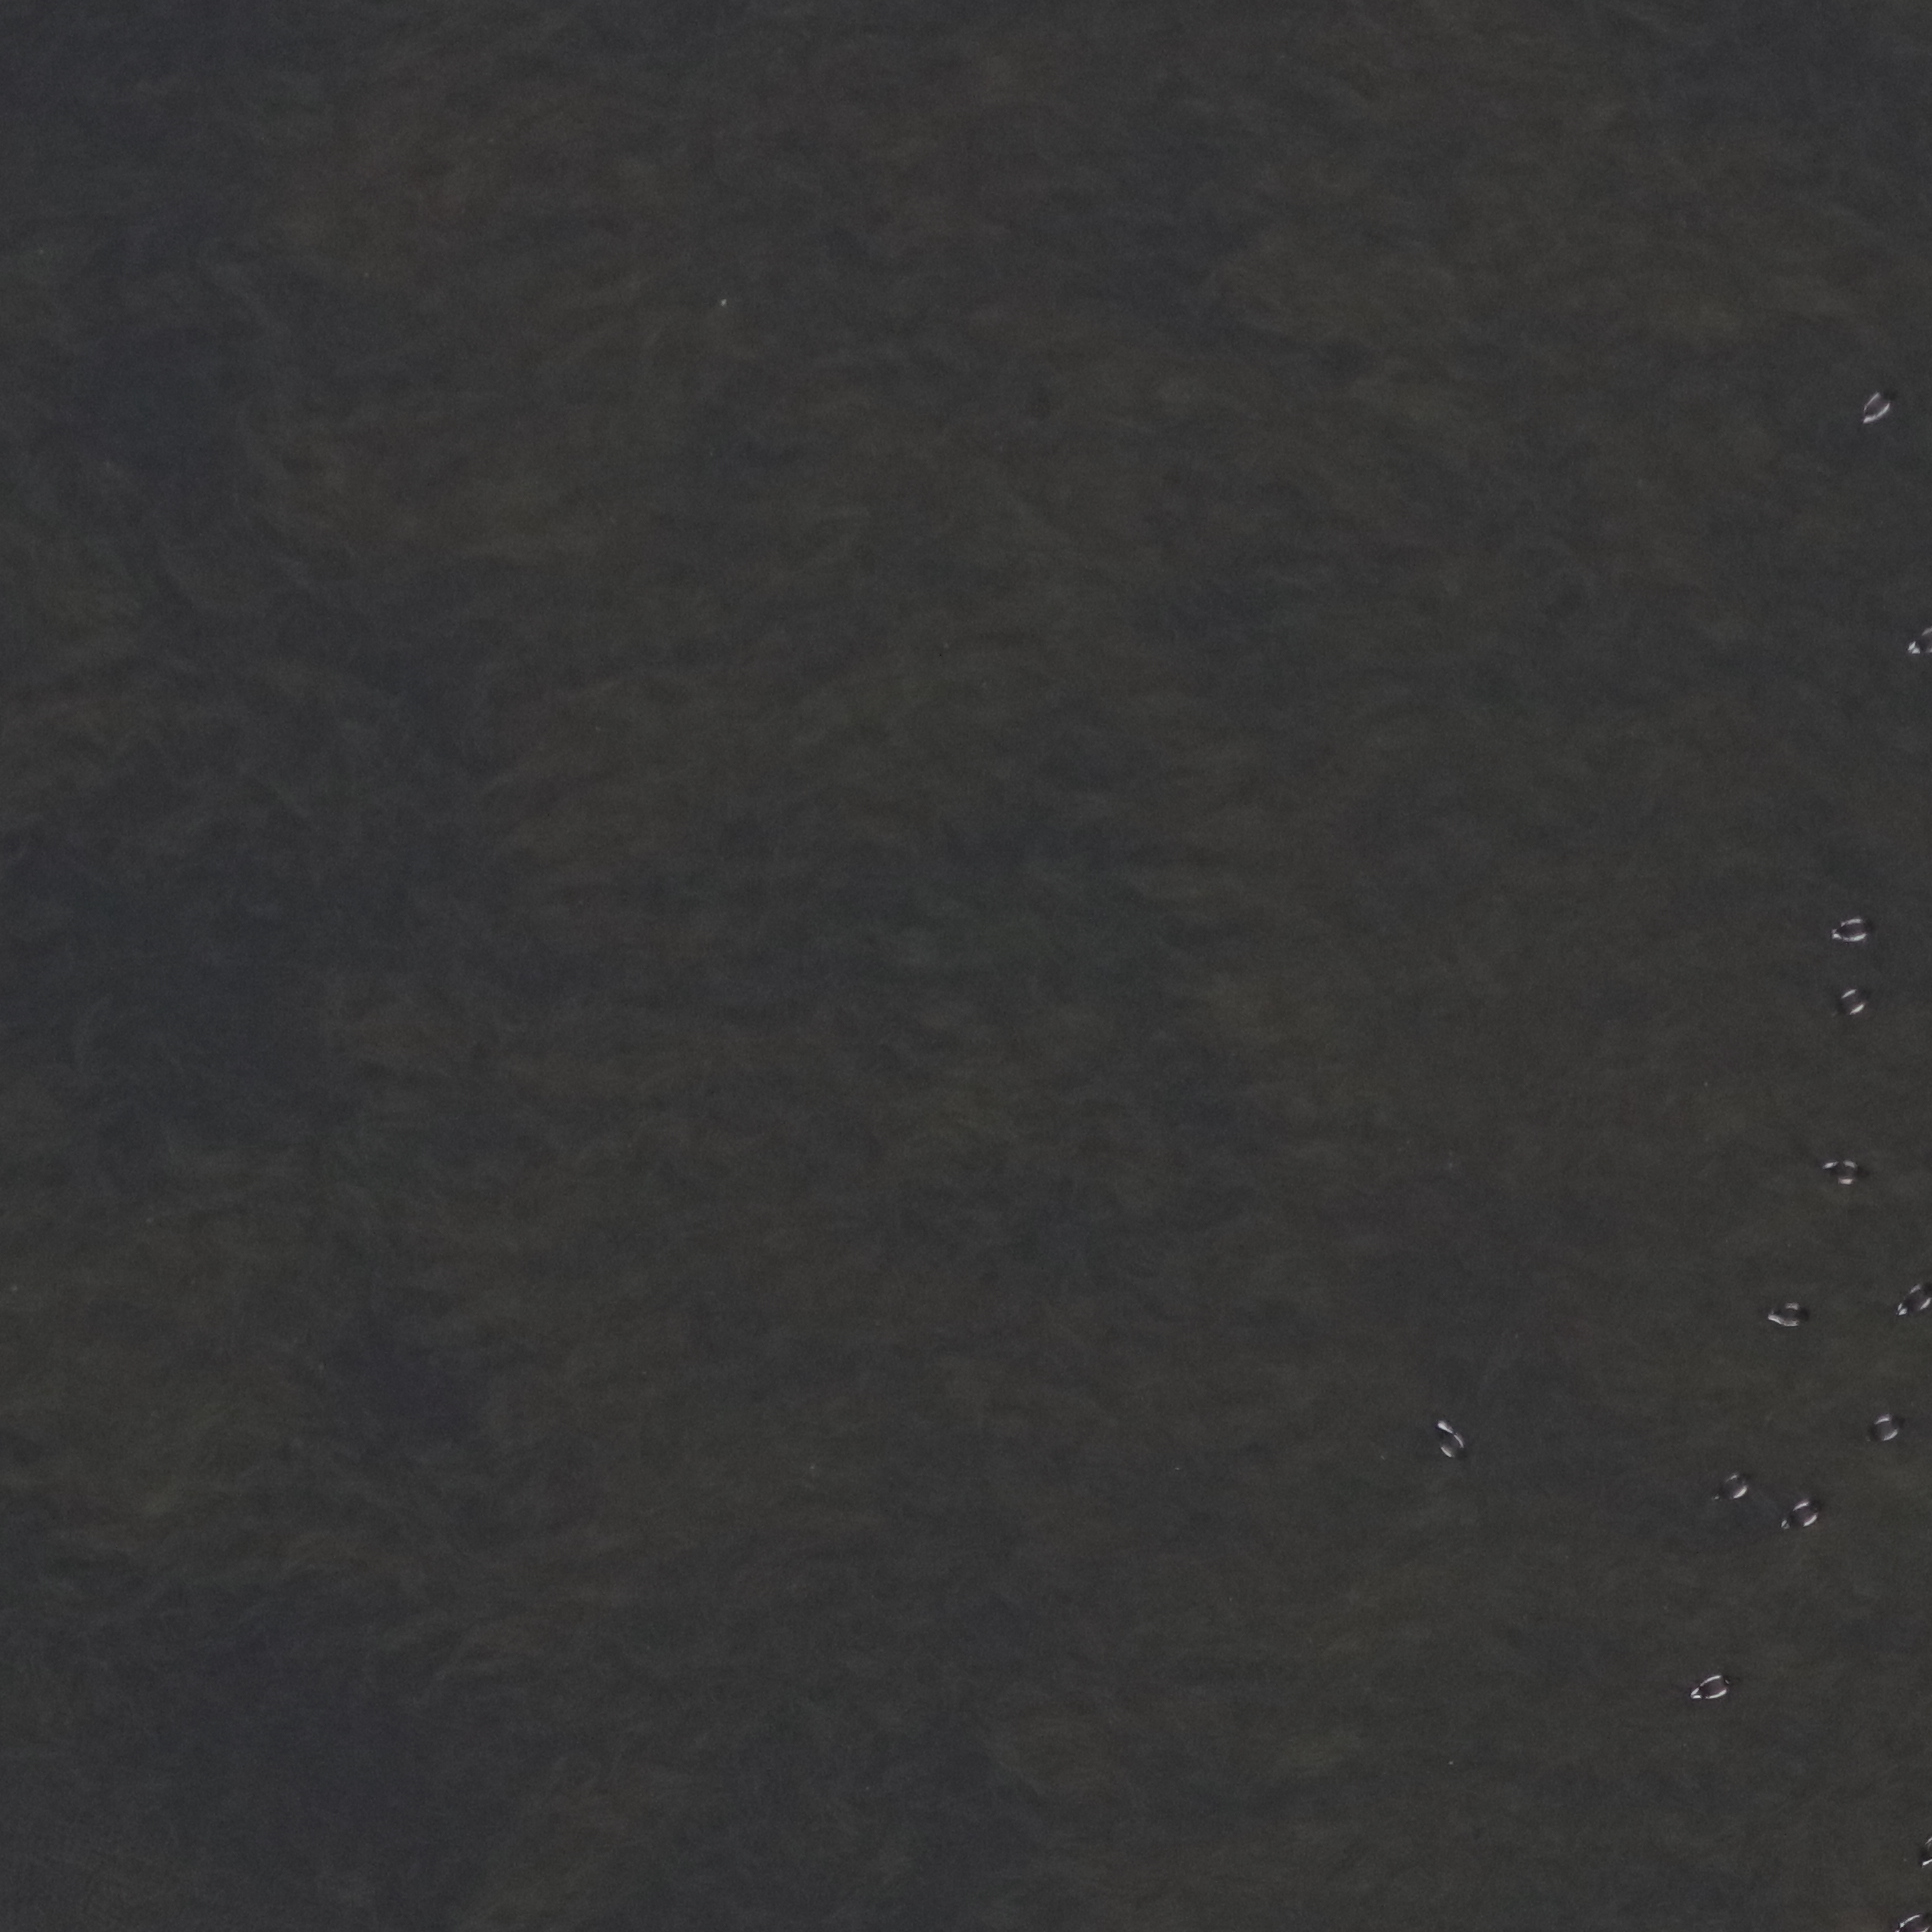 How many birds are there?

13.